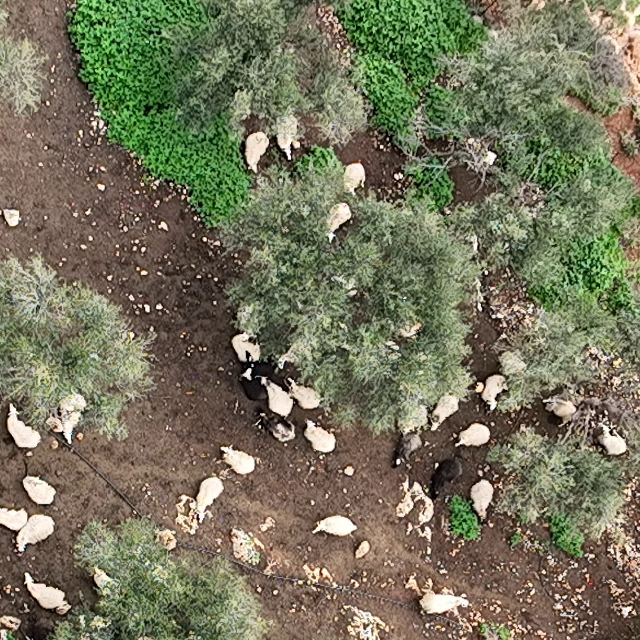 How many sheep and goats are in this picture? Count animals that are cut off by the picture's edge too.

34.